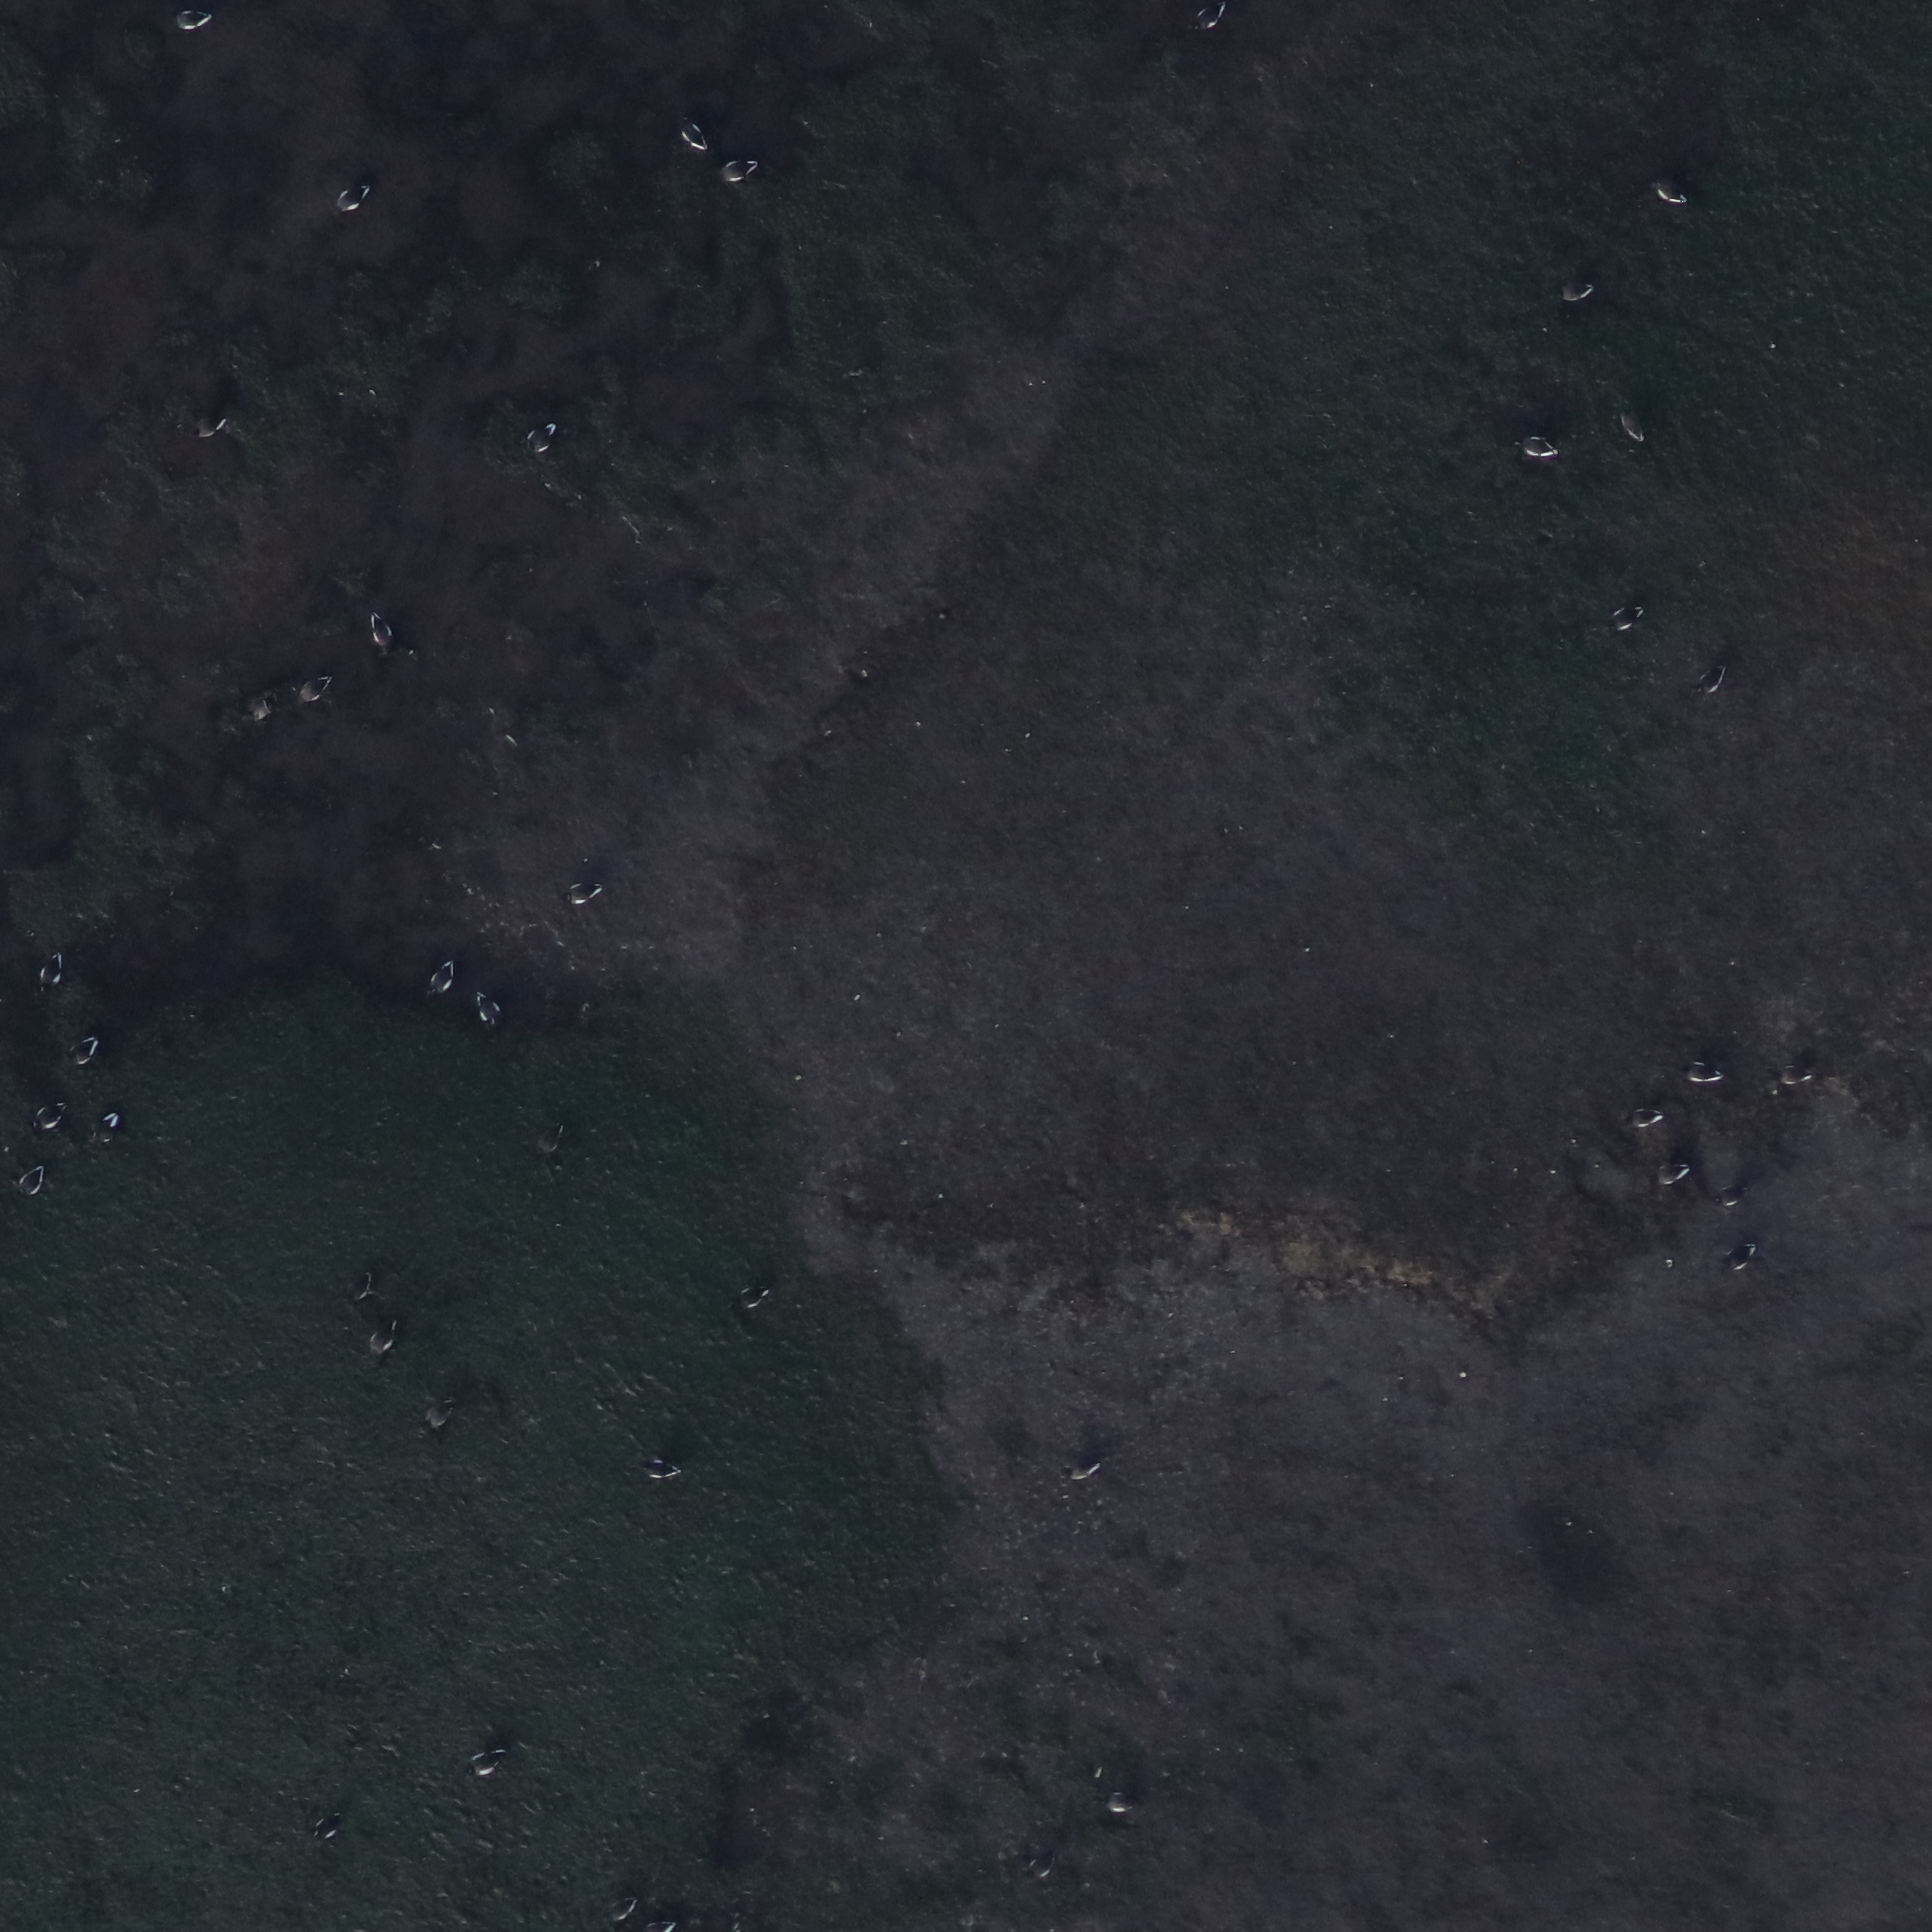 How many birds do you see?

41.